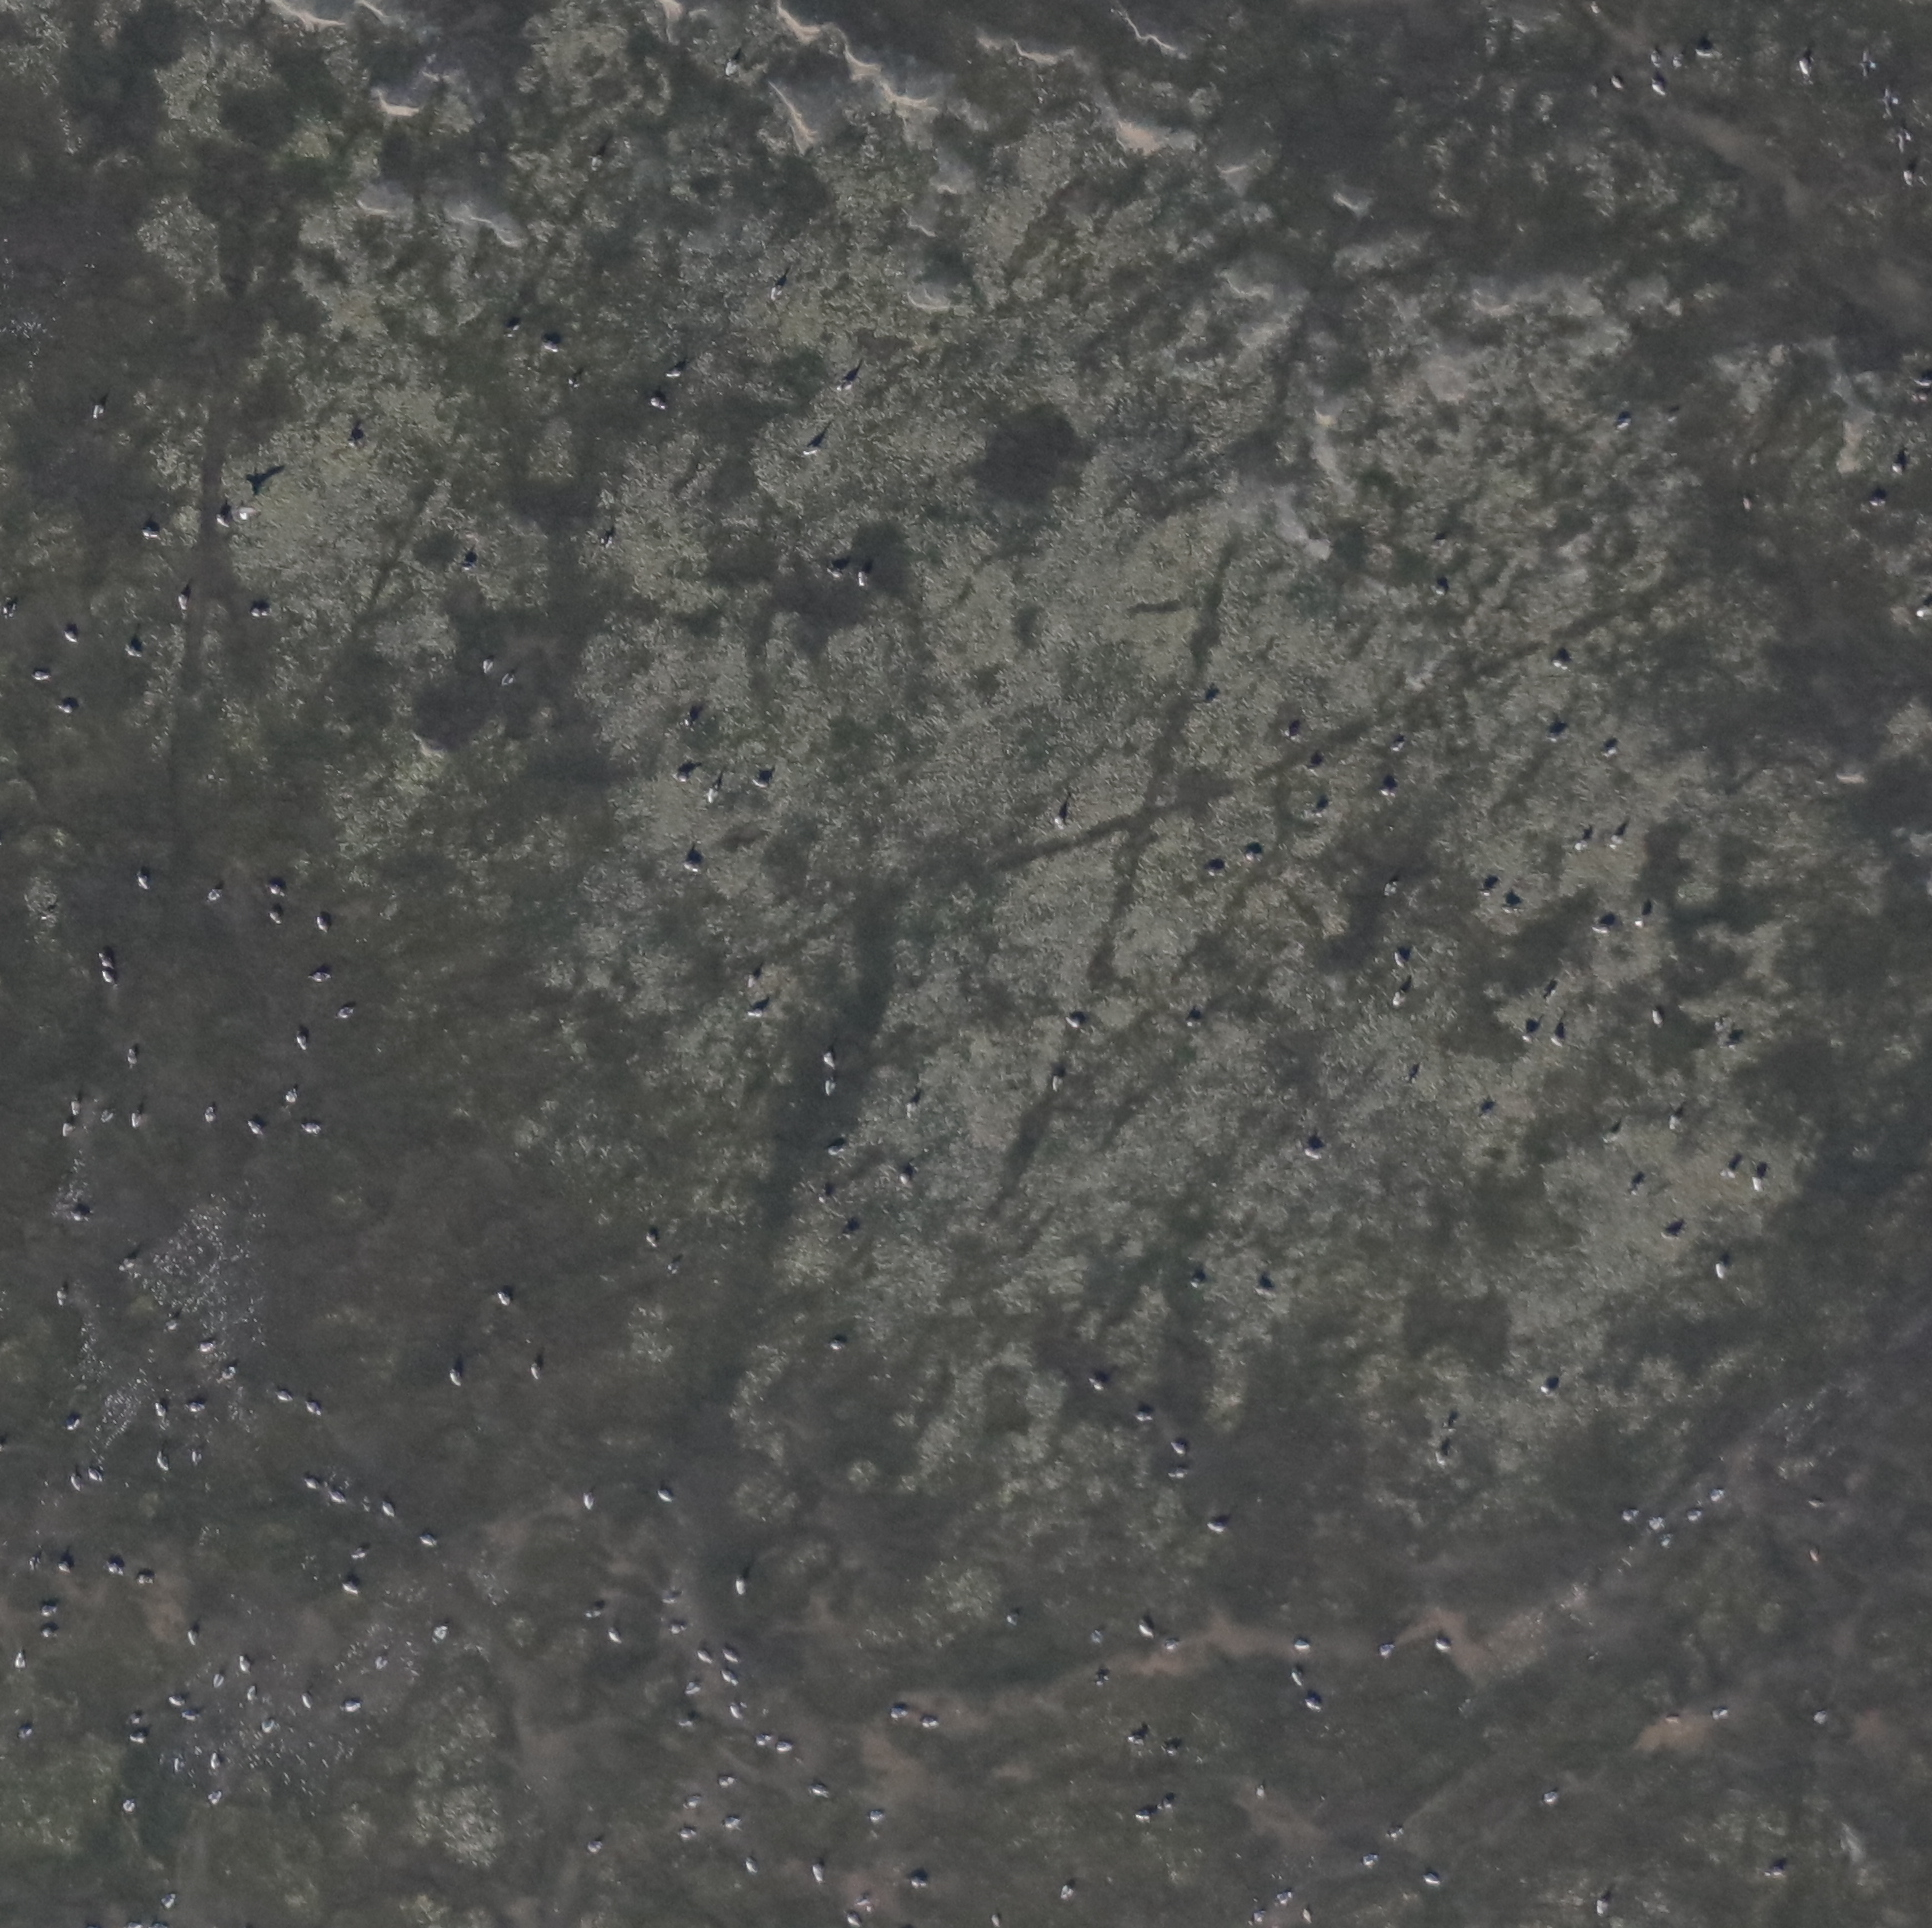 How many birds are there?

246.